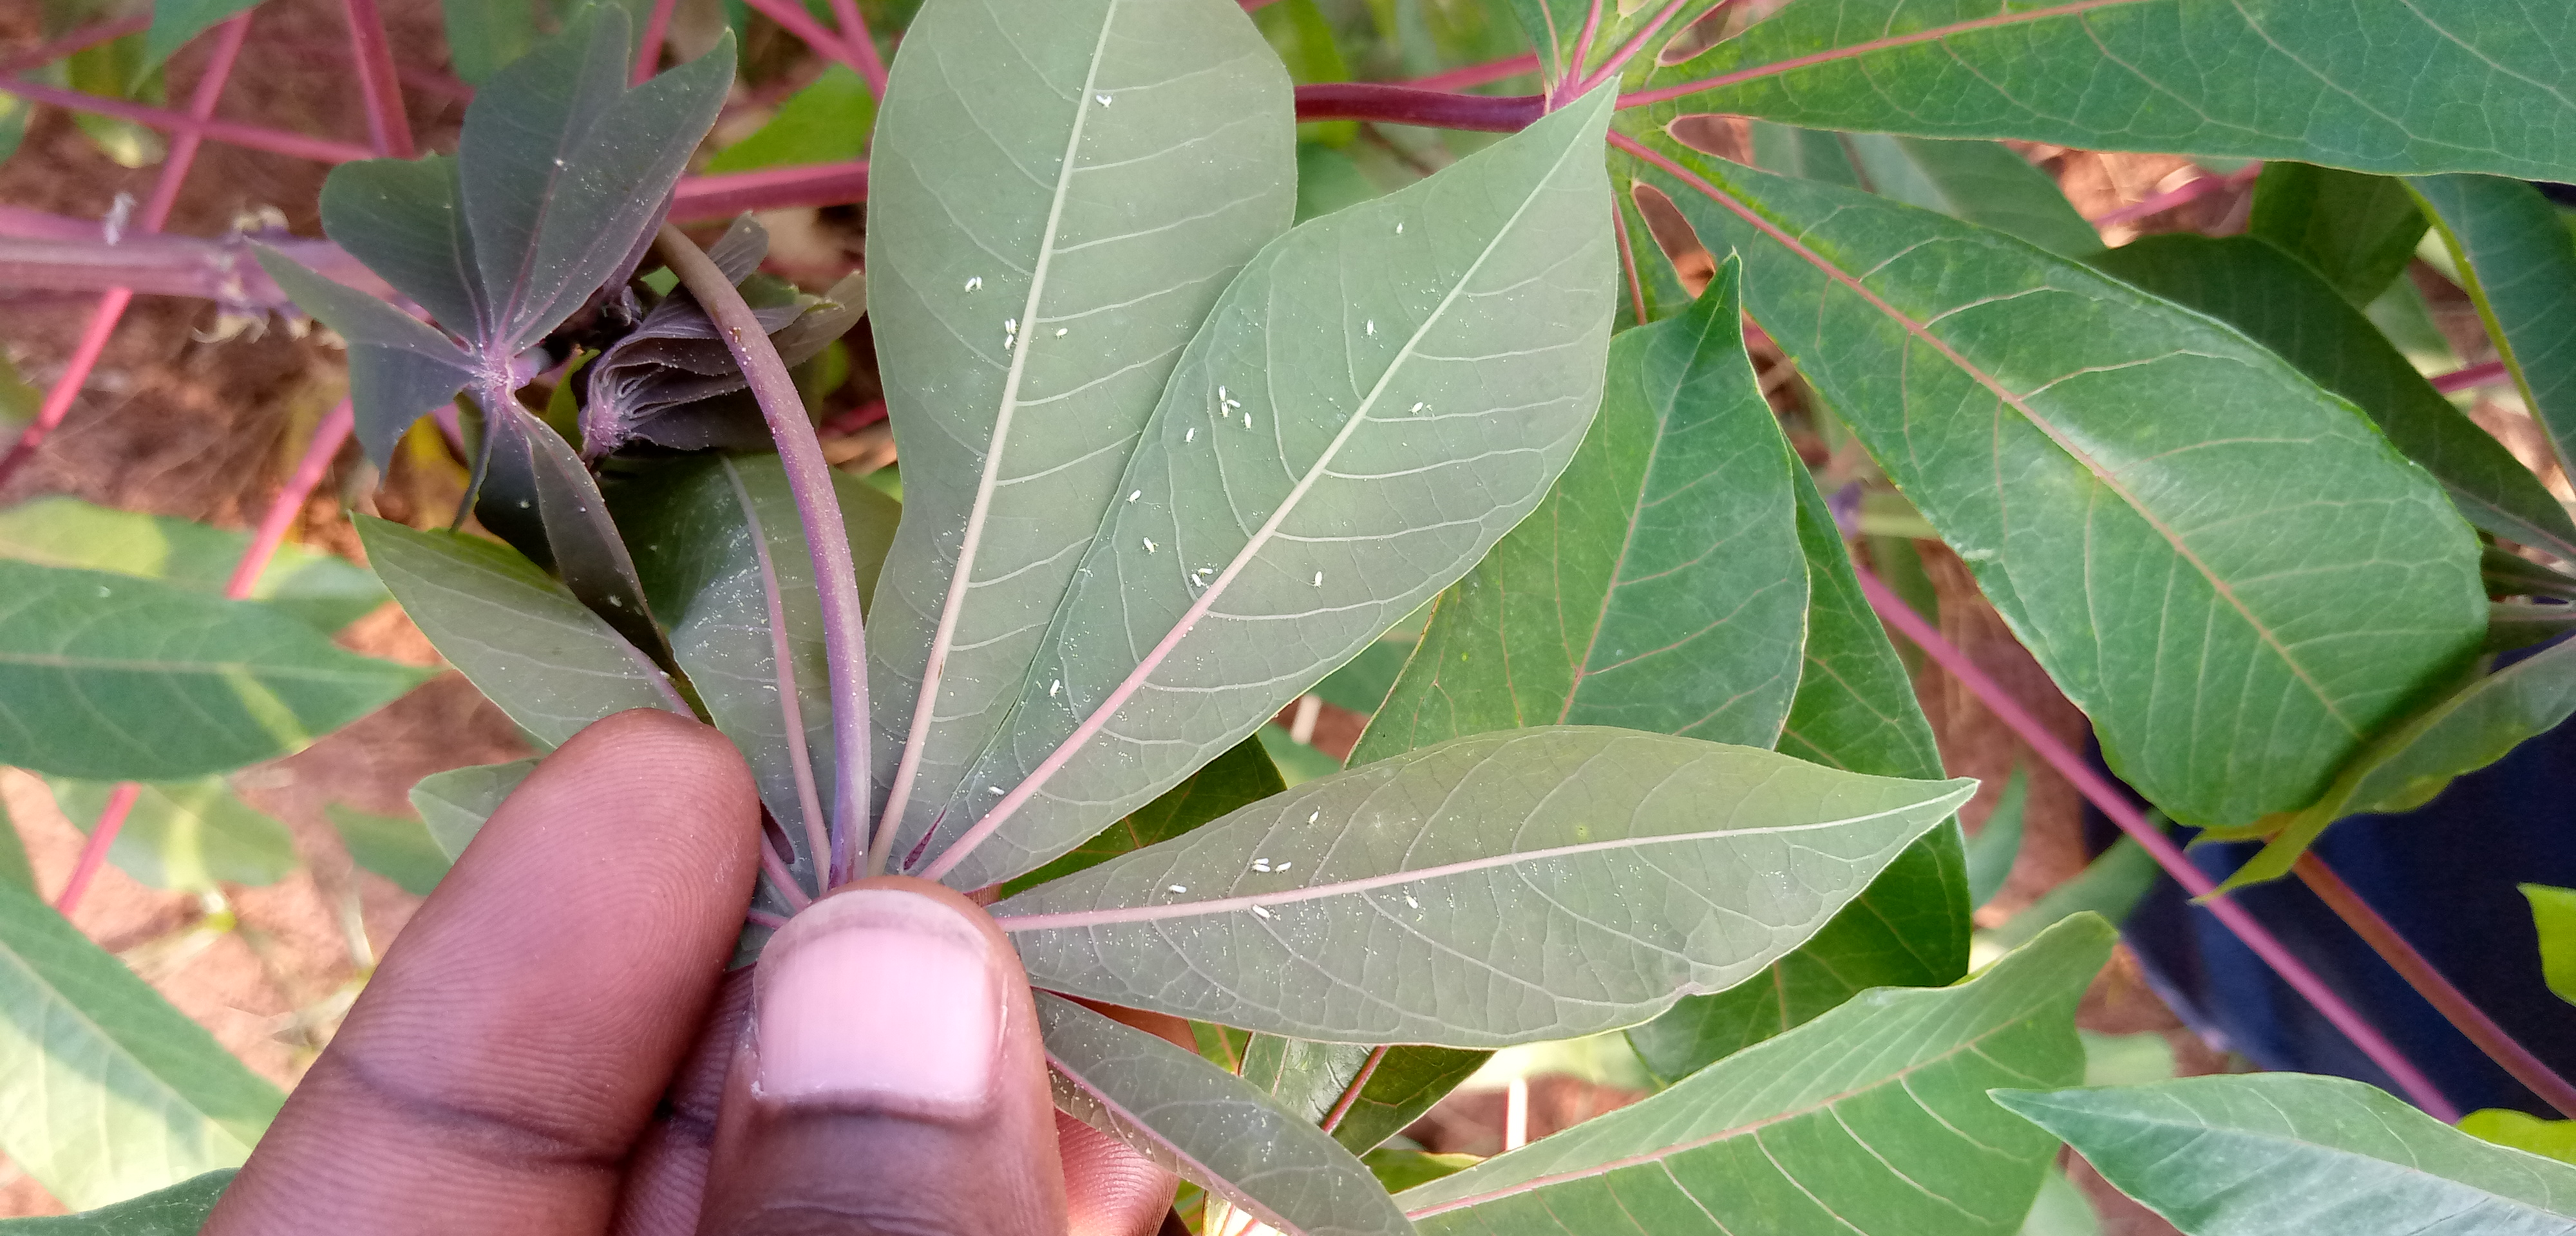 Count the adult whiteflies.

34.